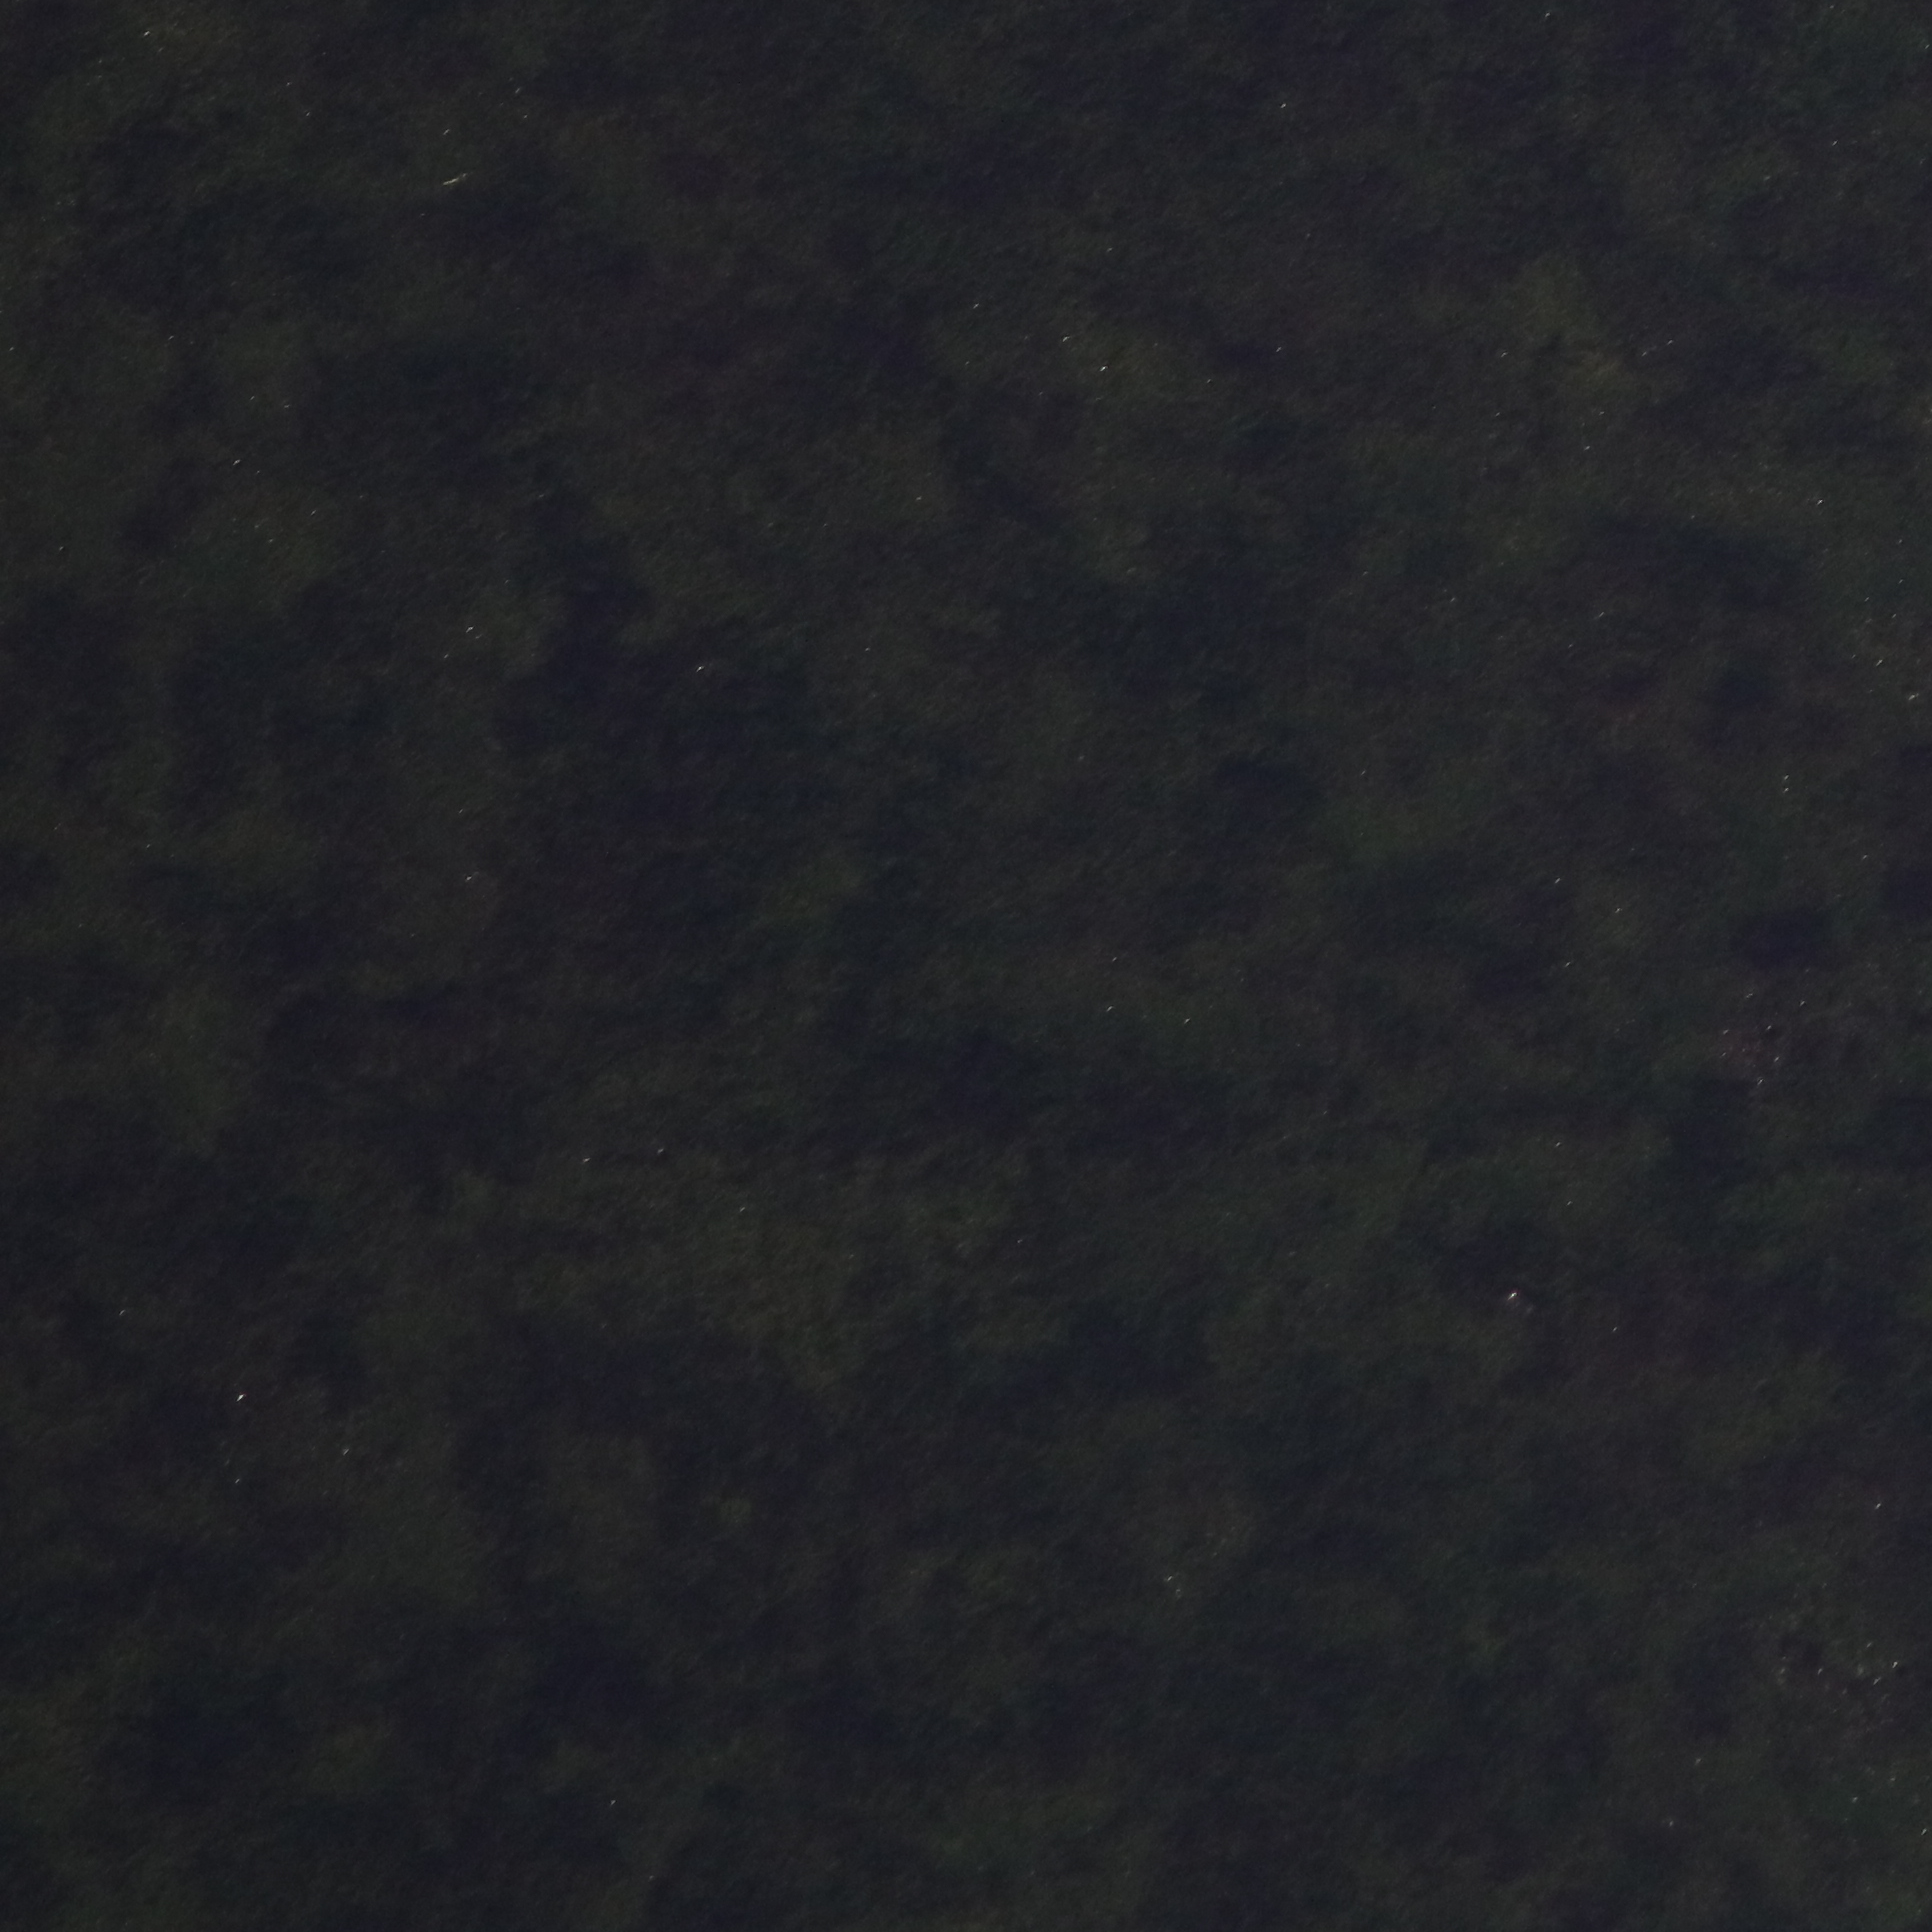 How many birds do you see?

0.